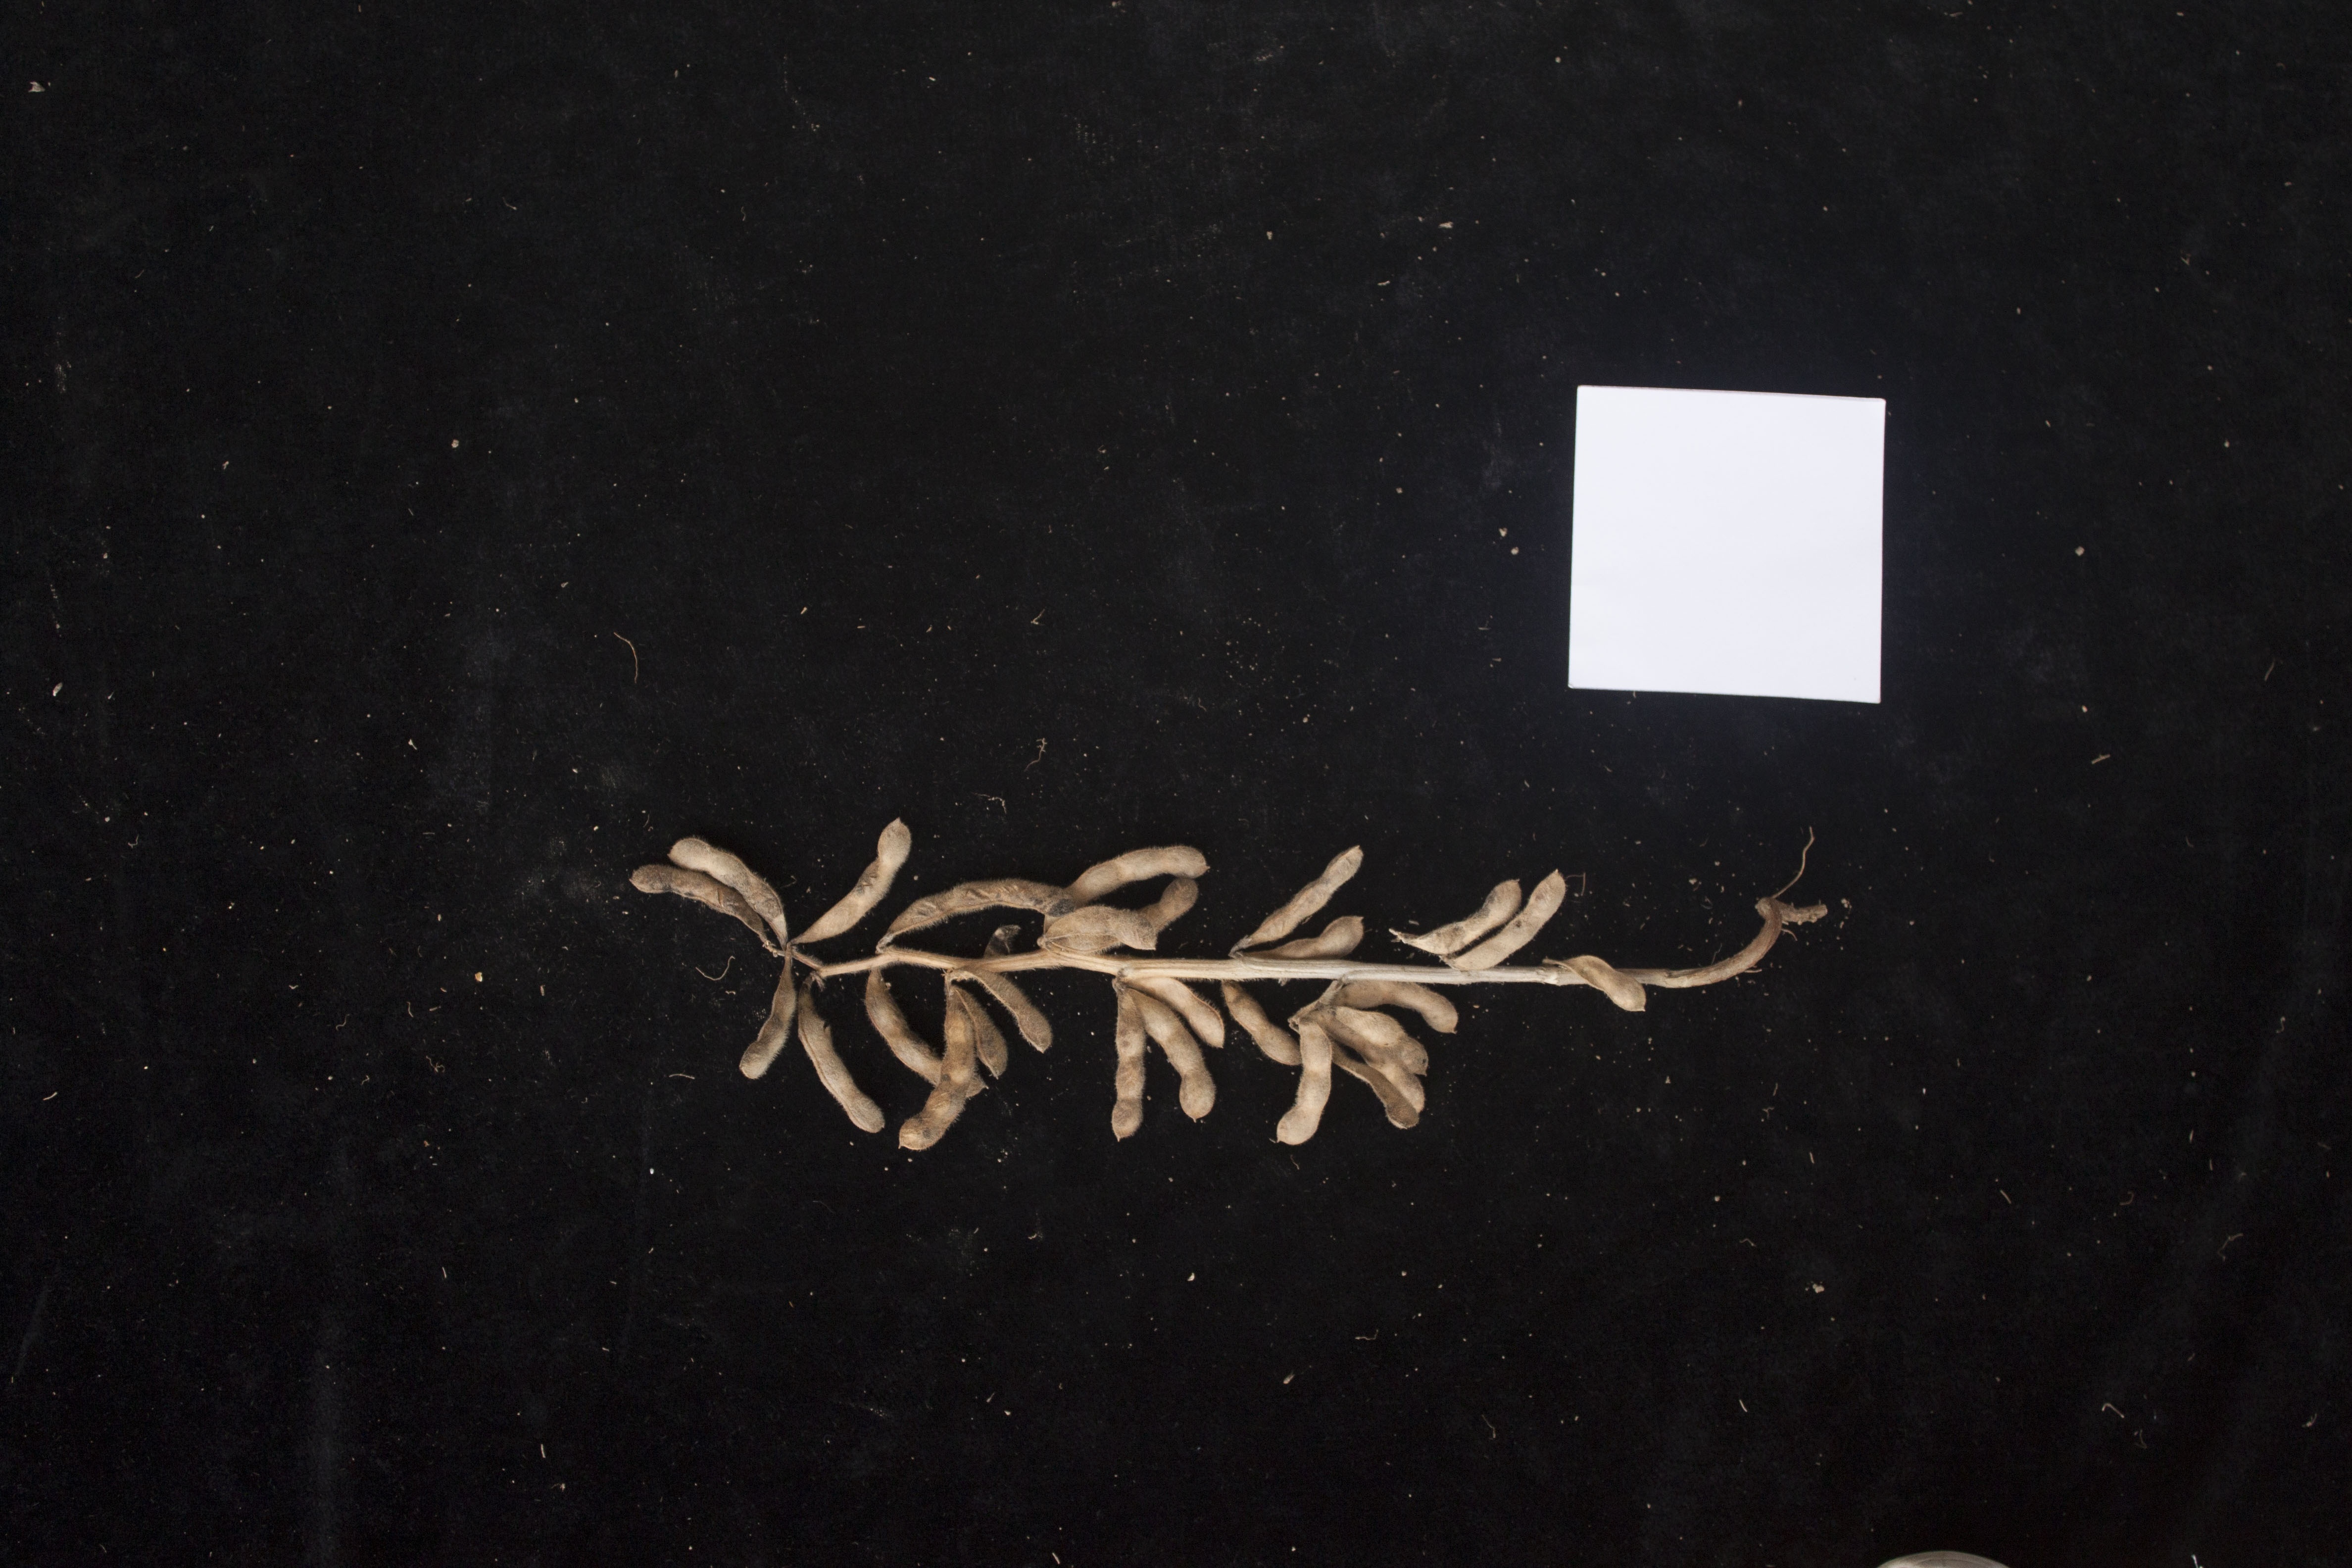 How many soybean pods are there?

27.